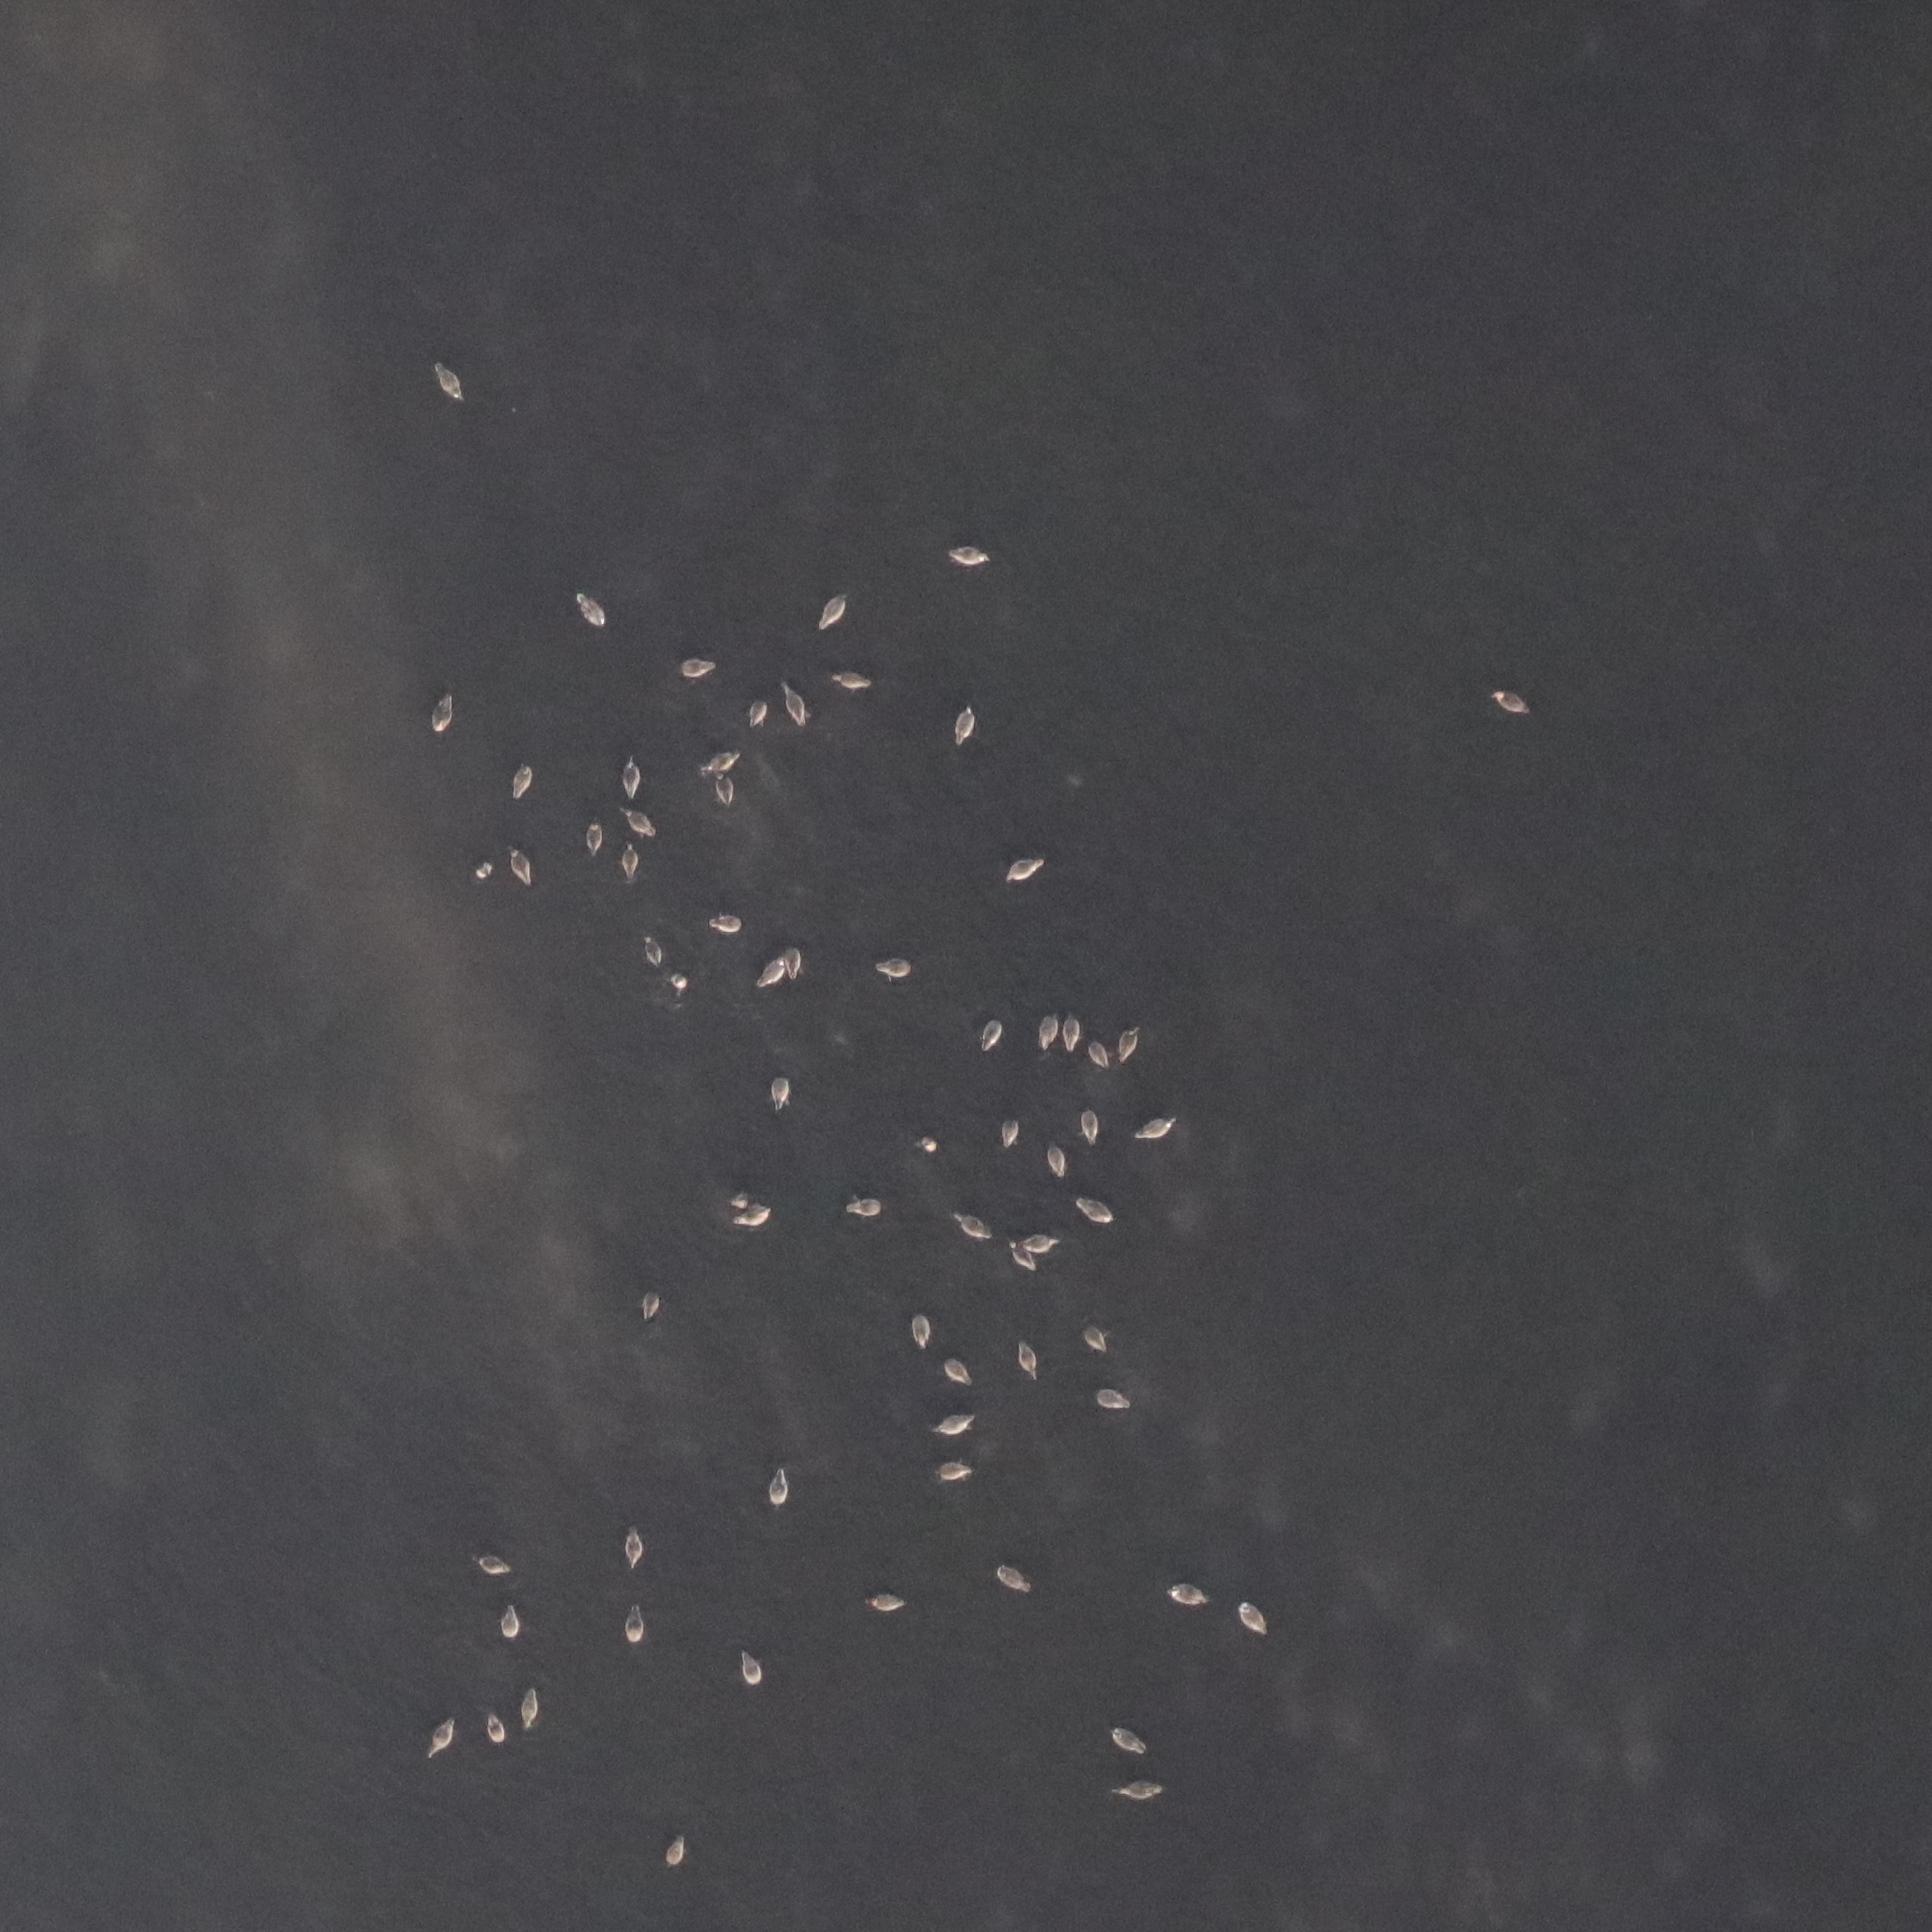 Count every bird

69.